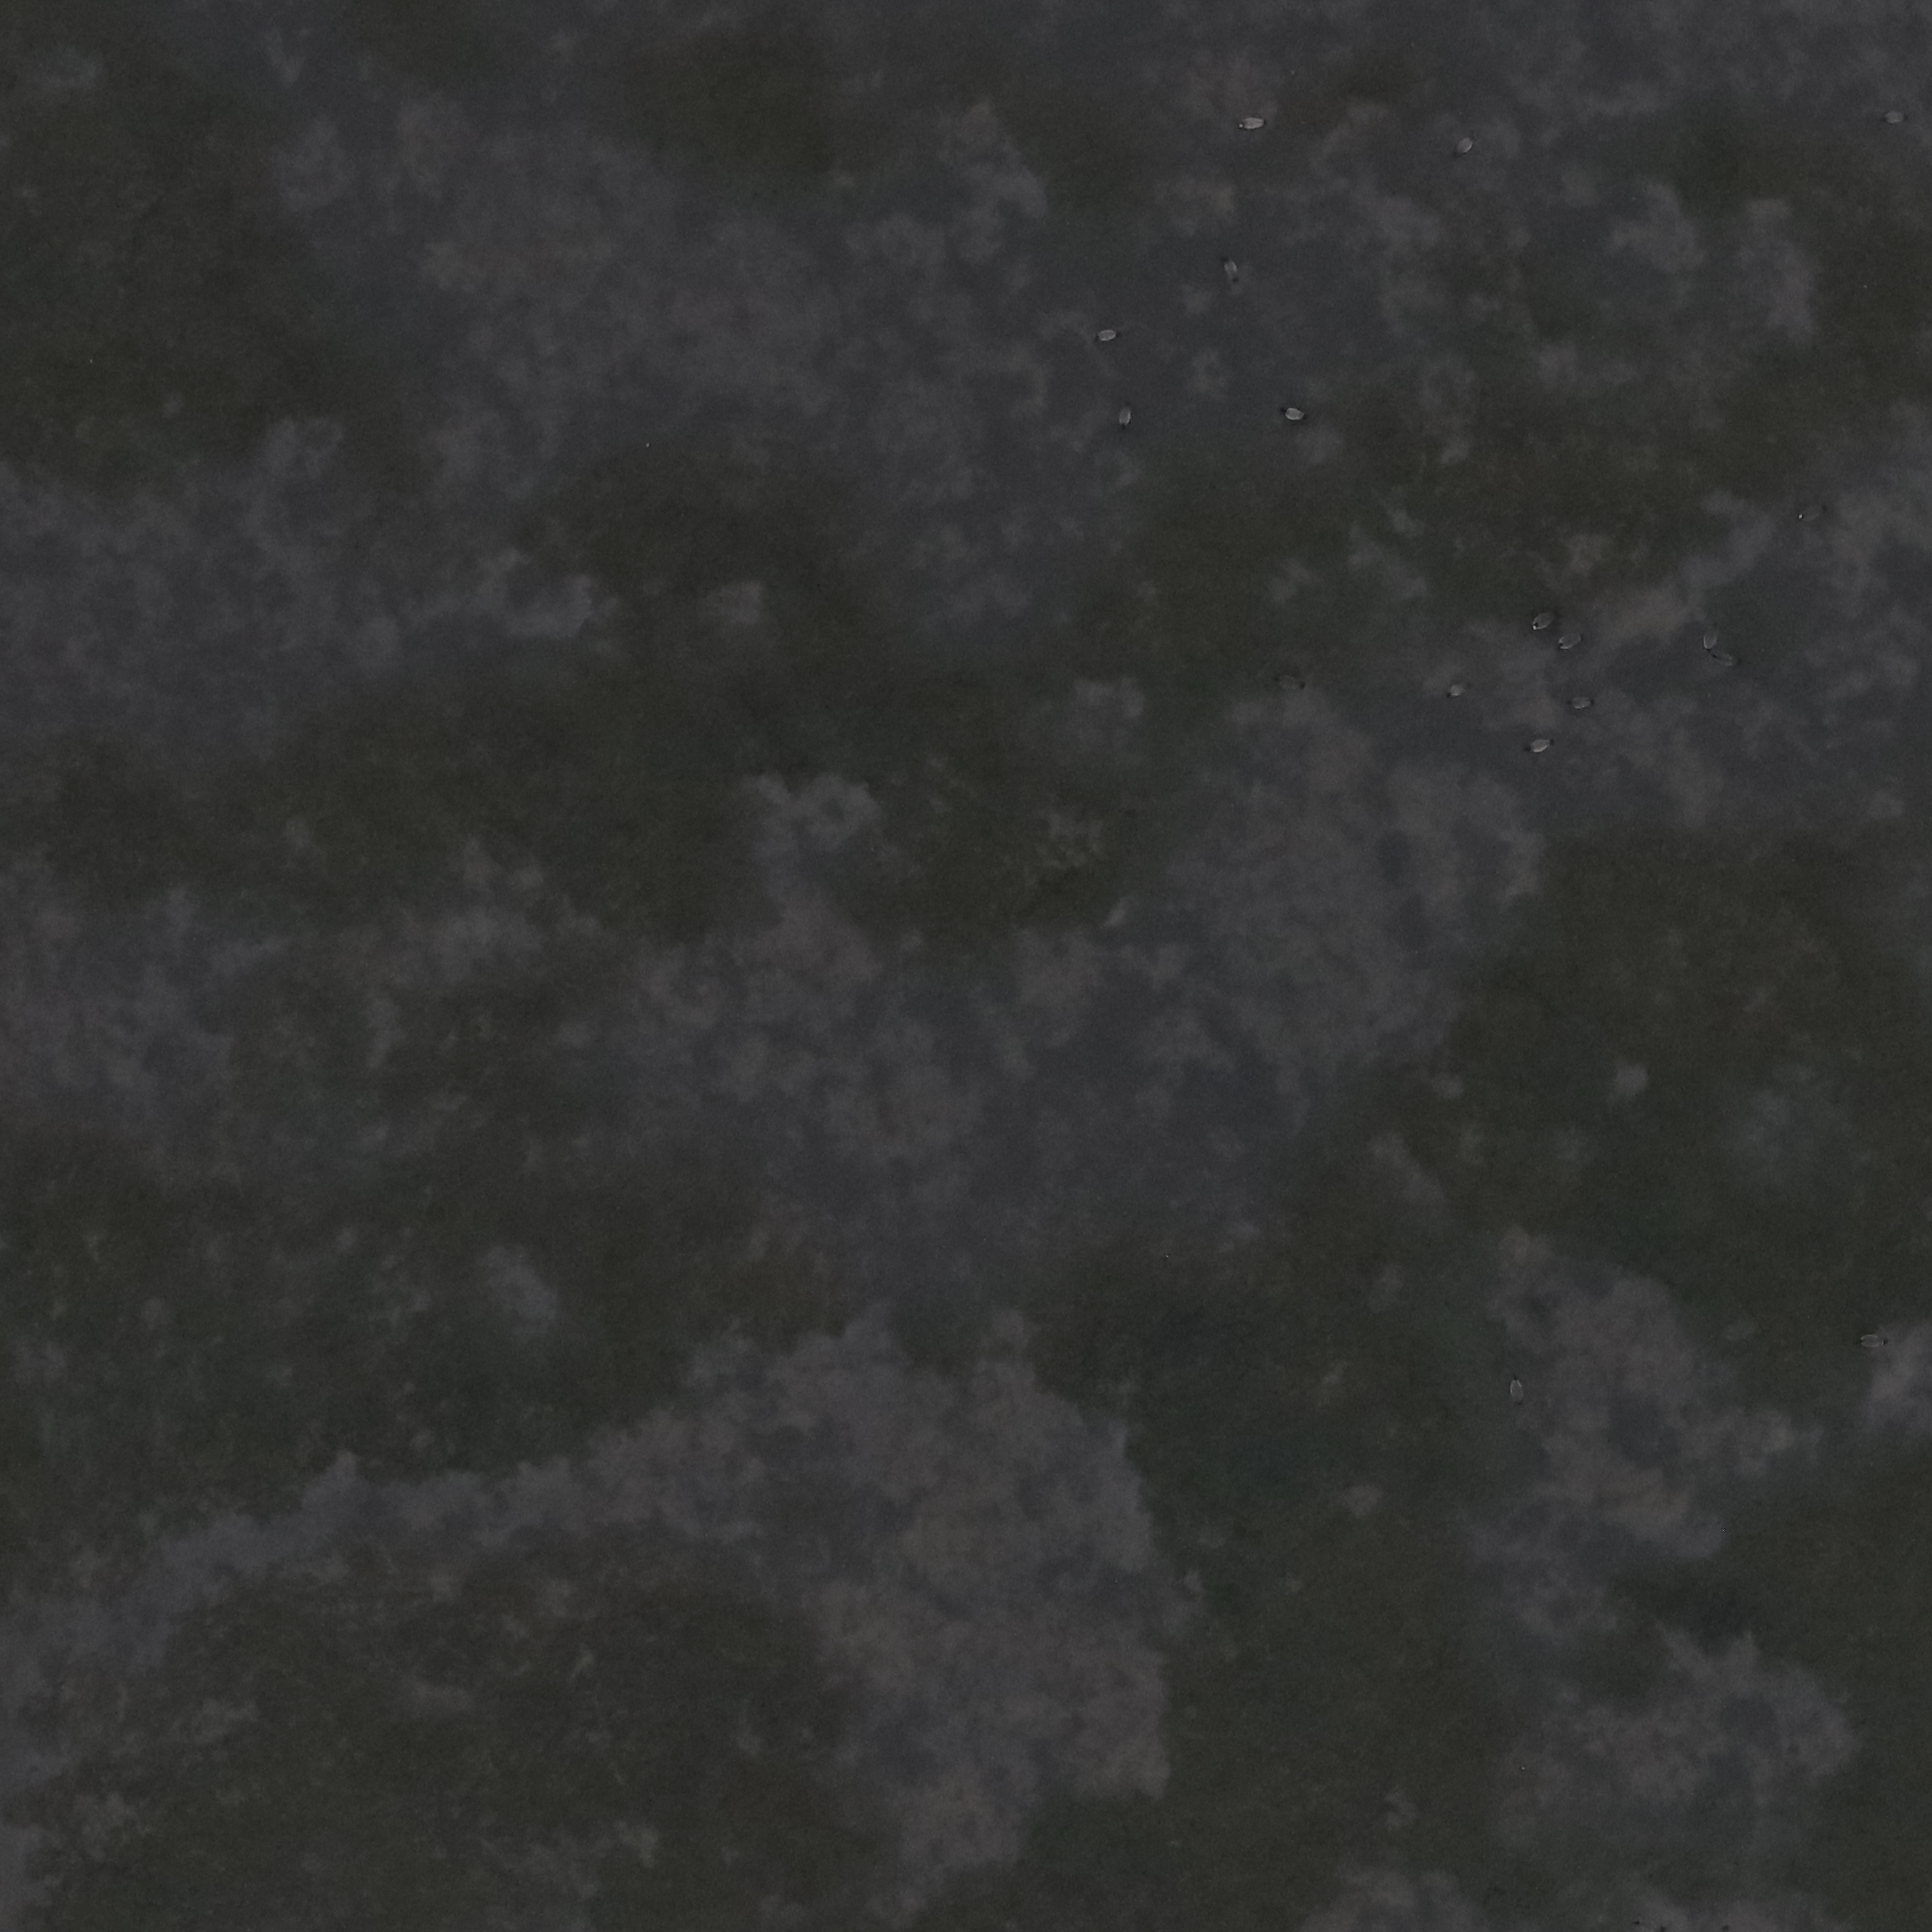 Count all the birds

20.